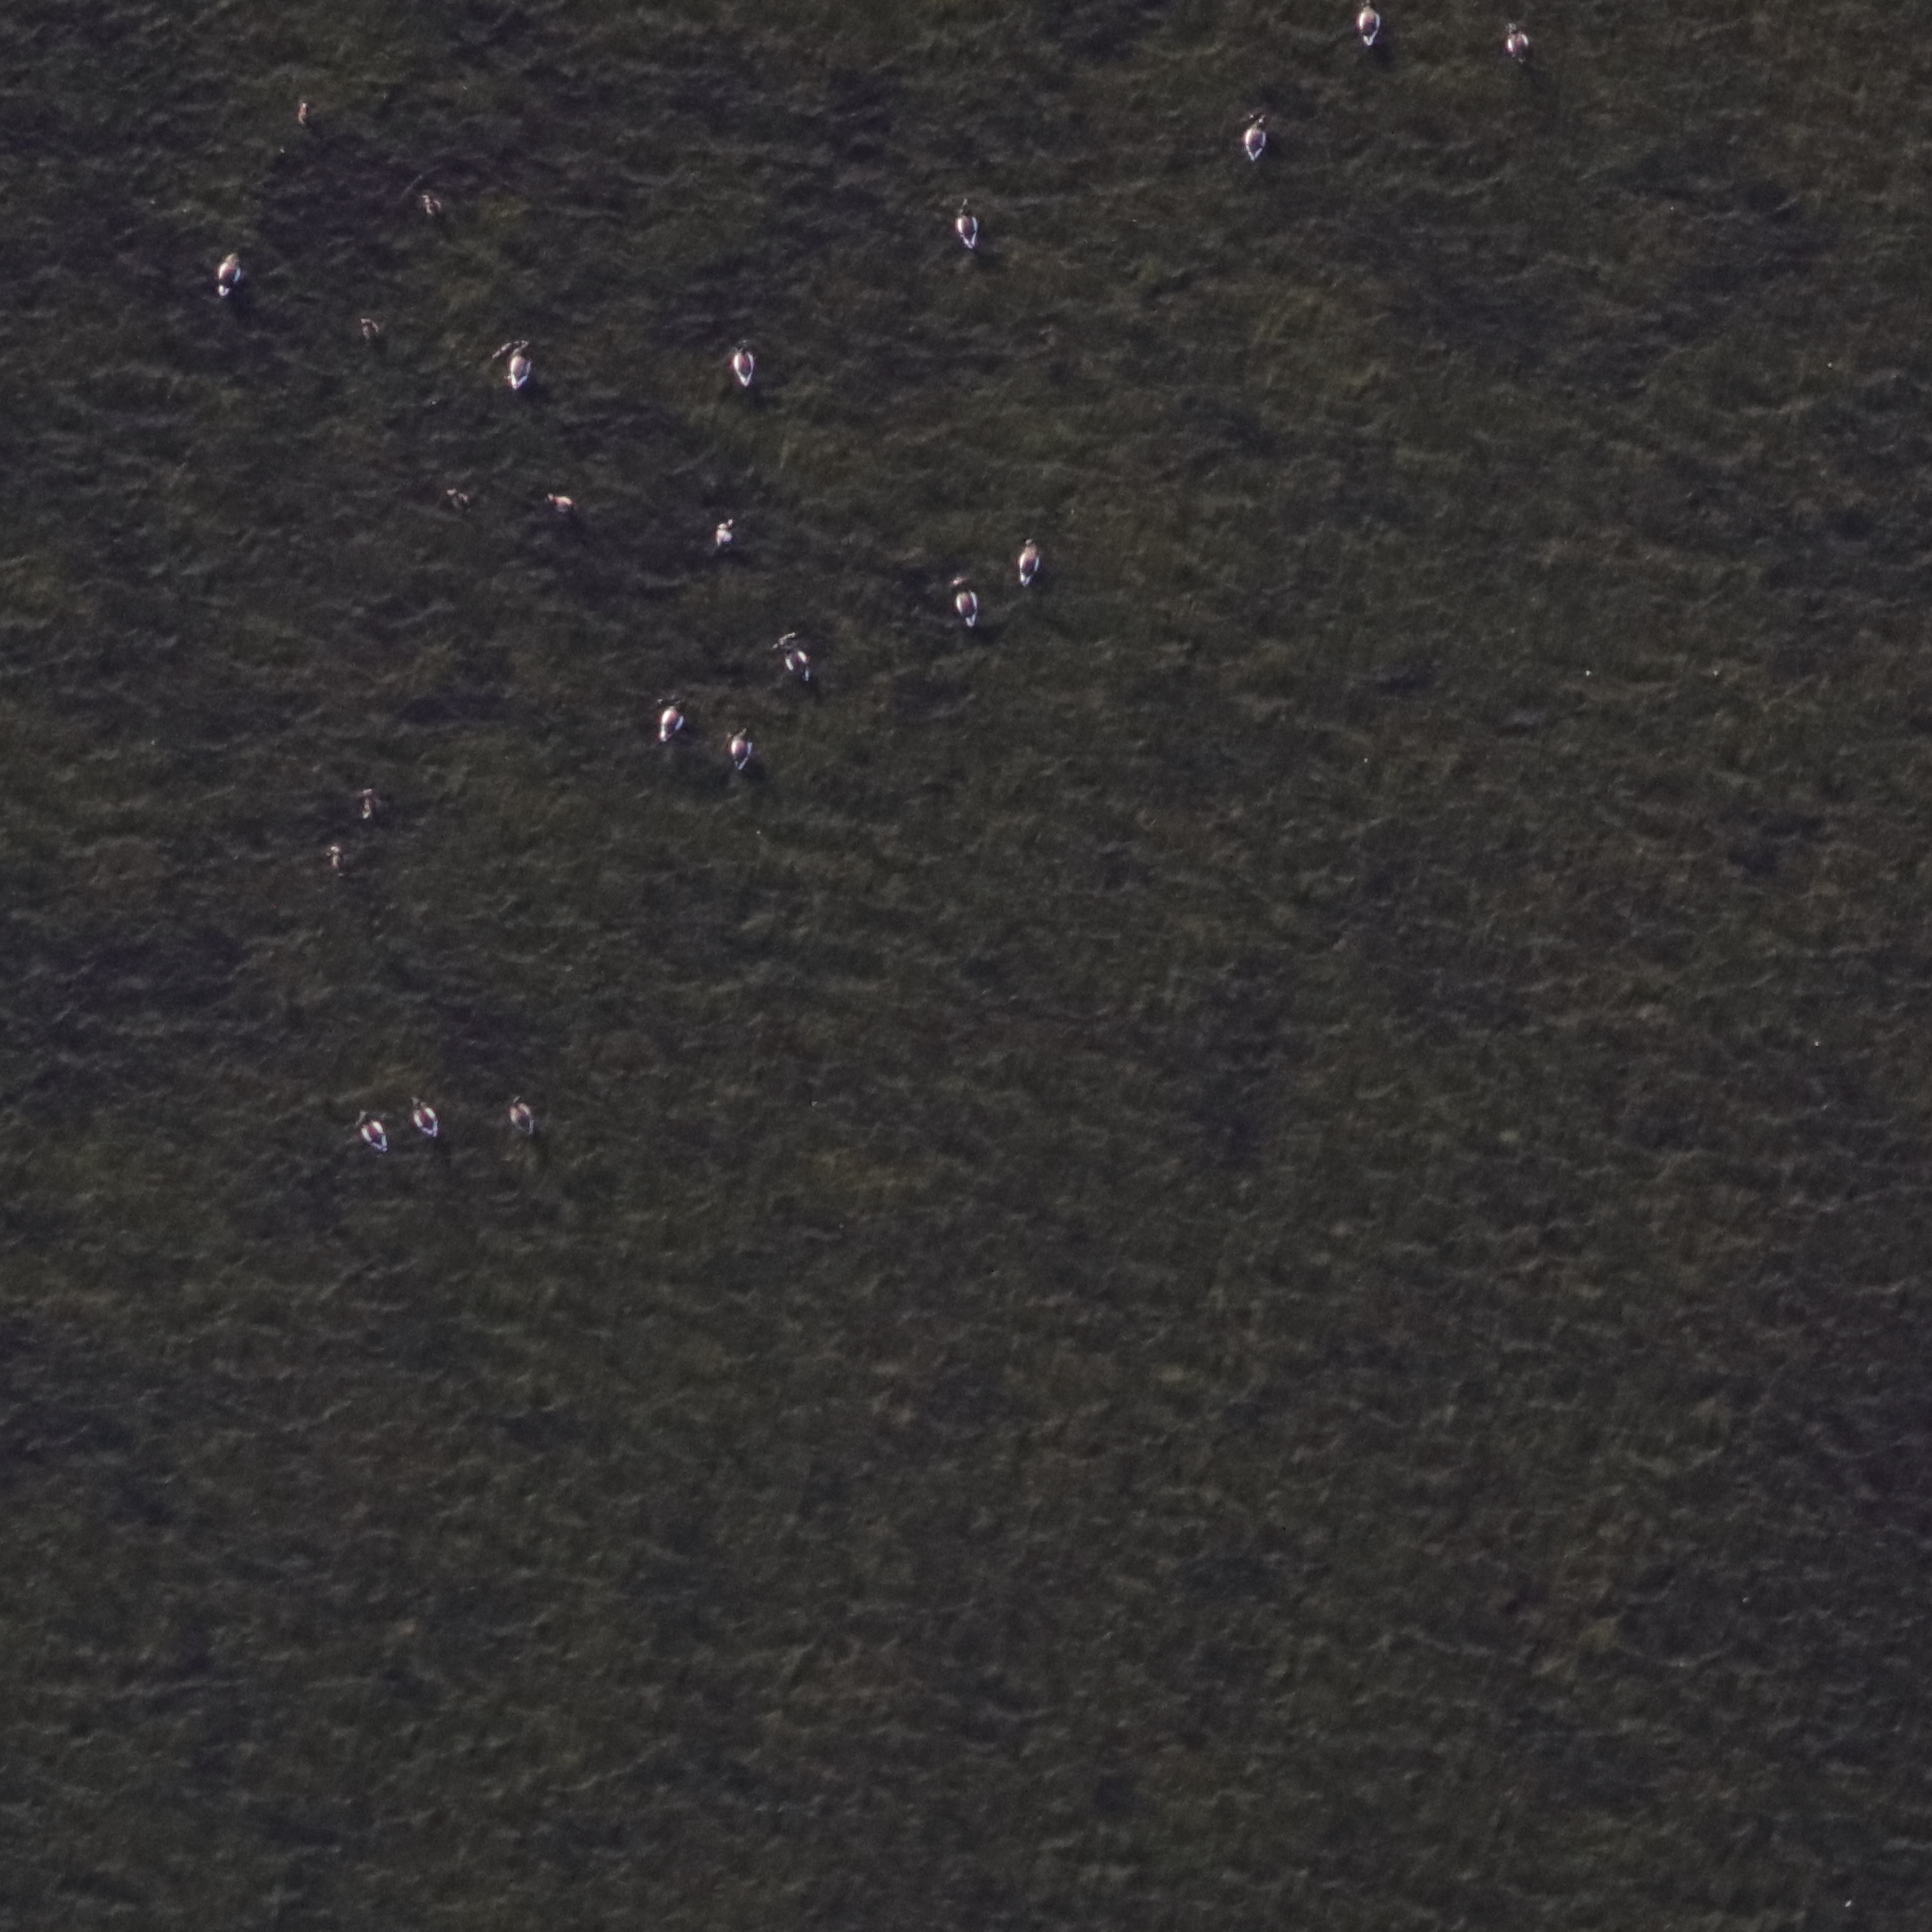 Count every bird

23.